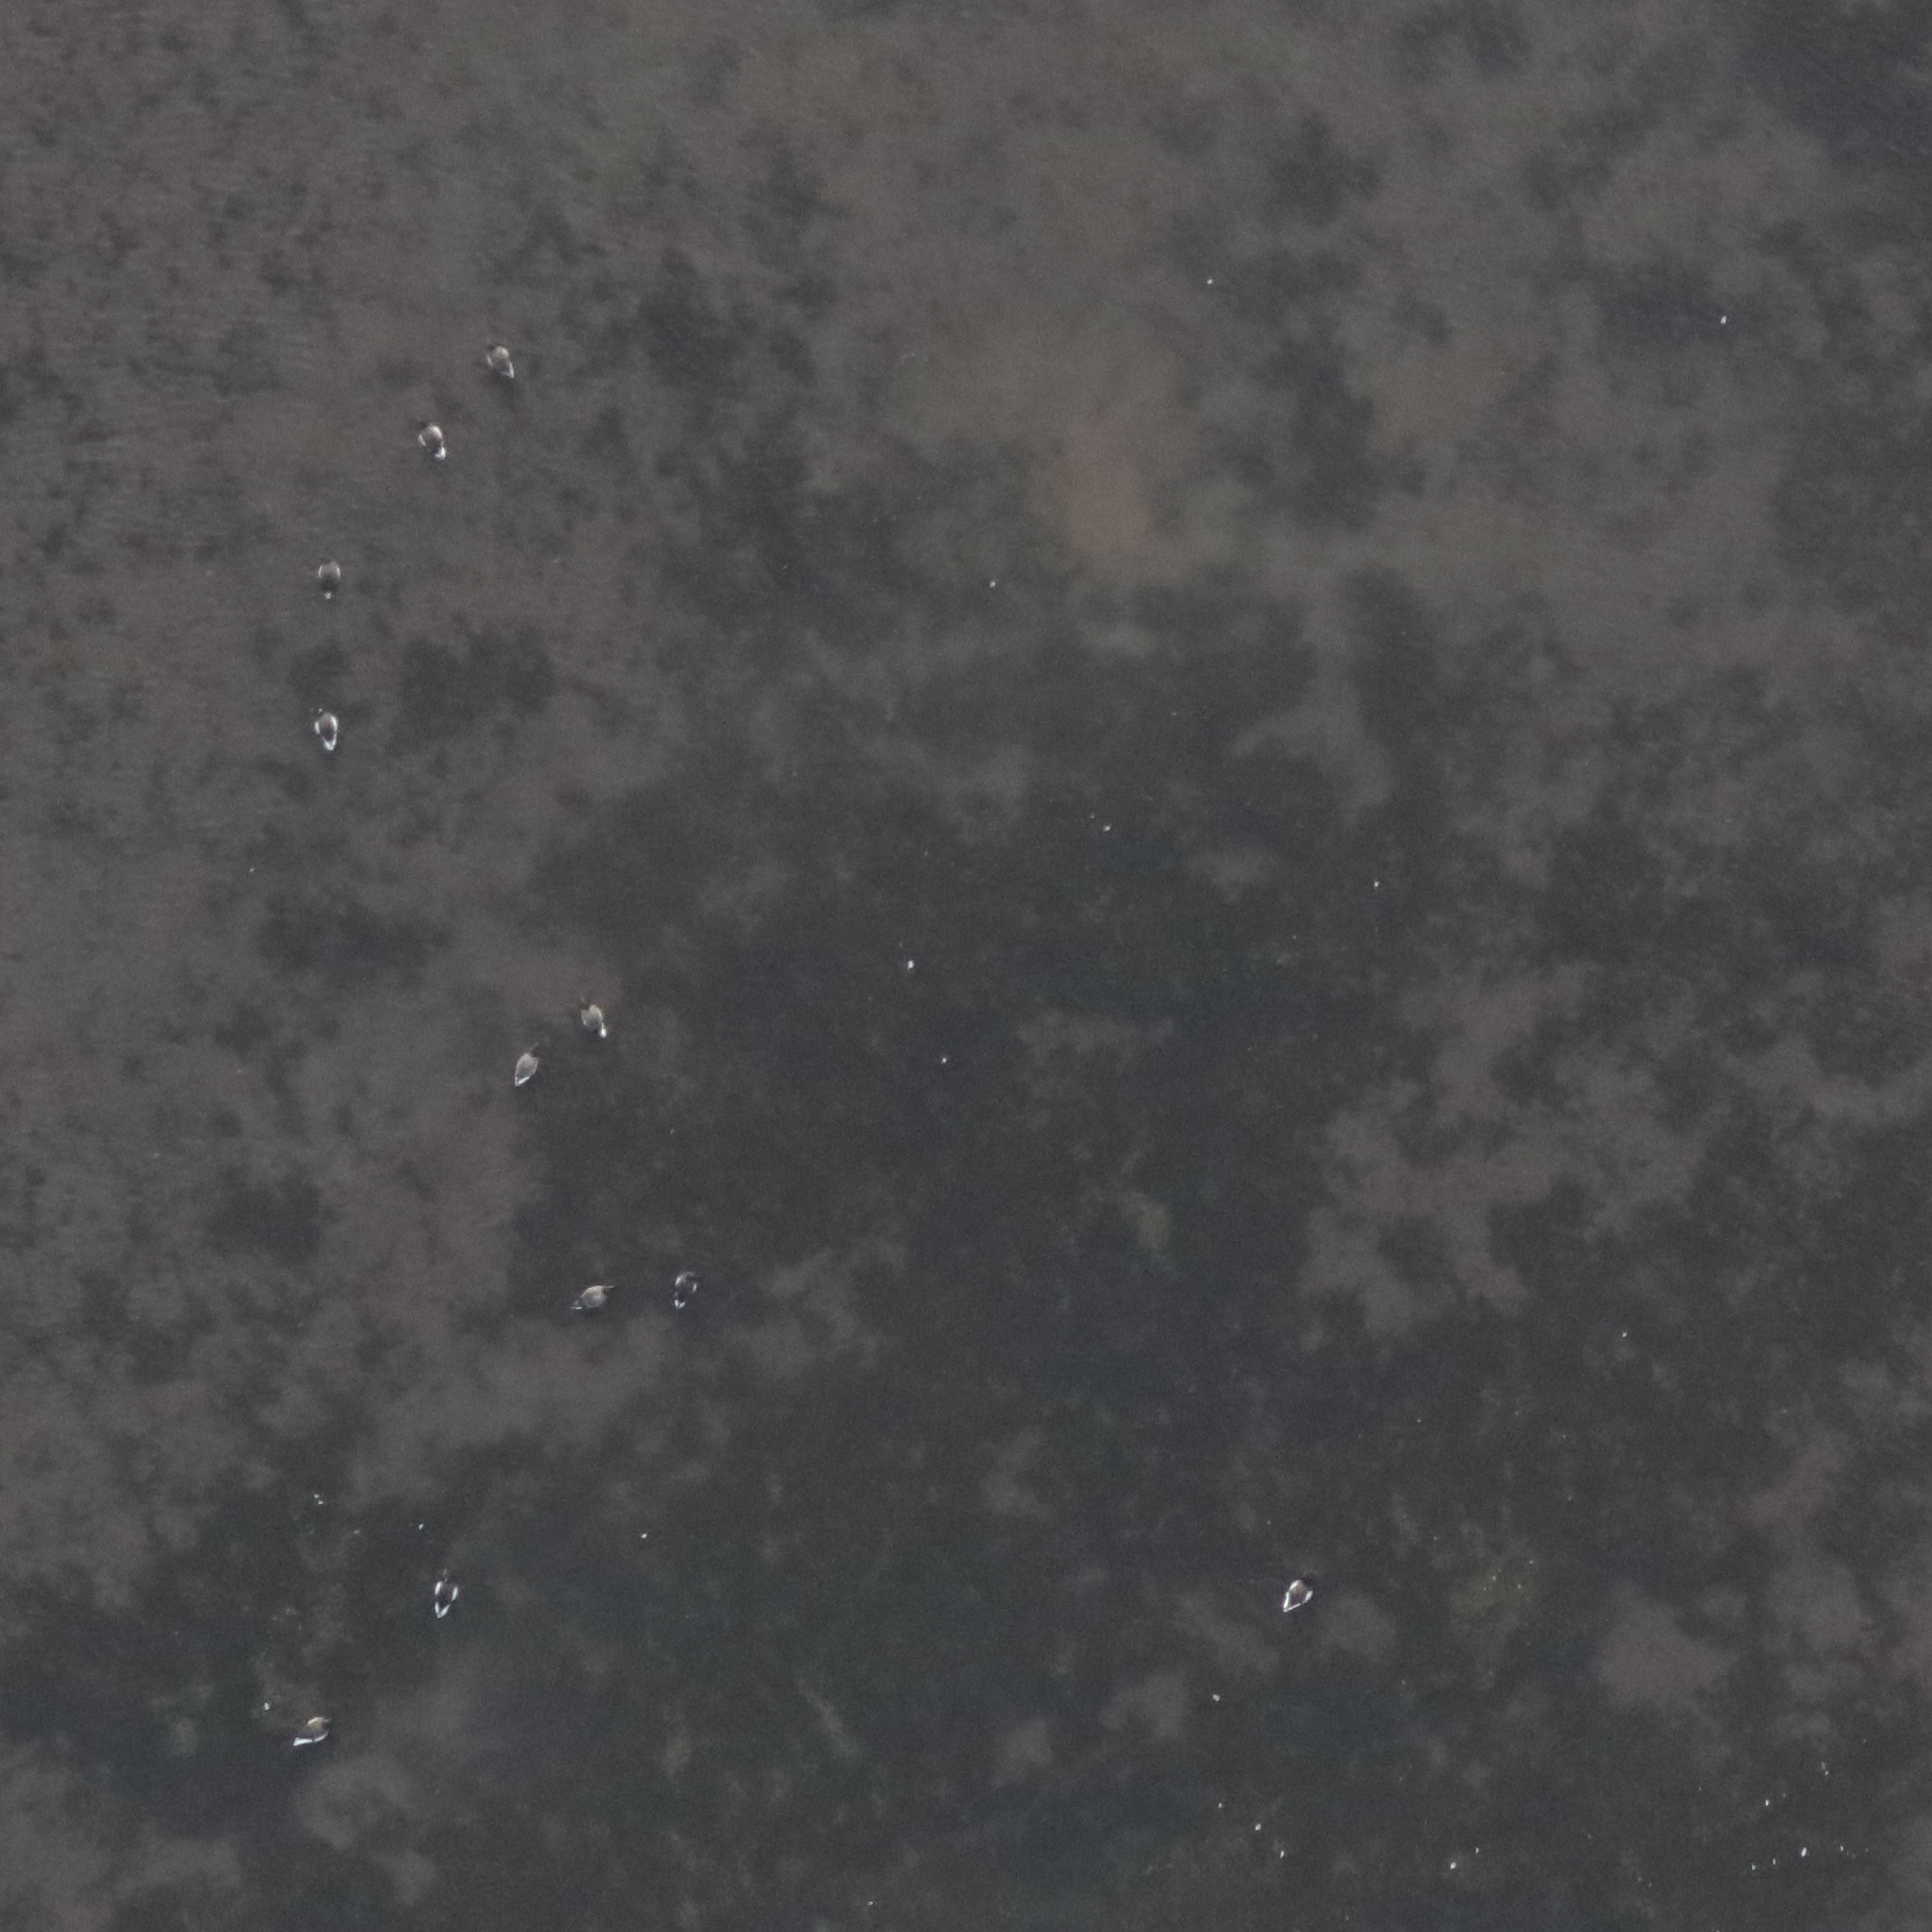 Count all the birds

11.